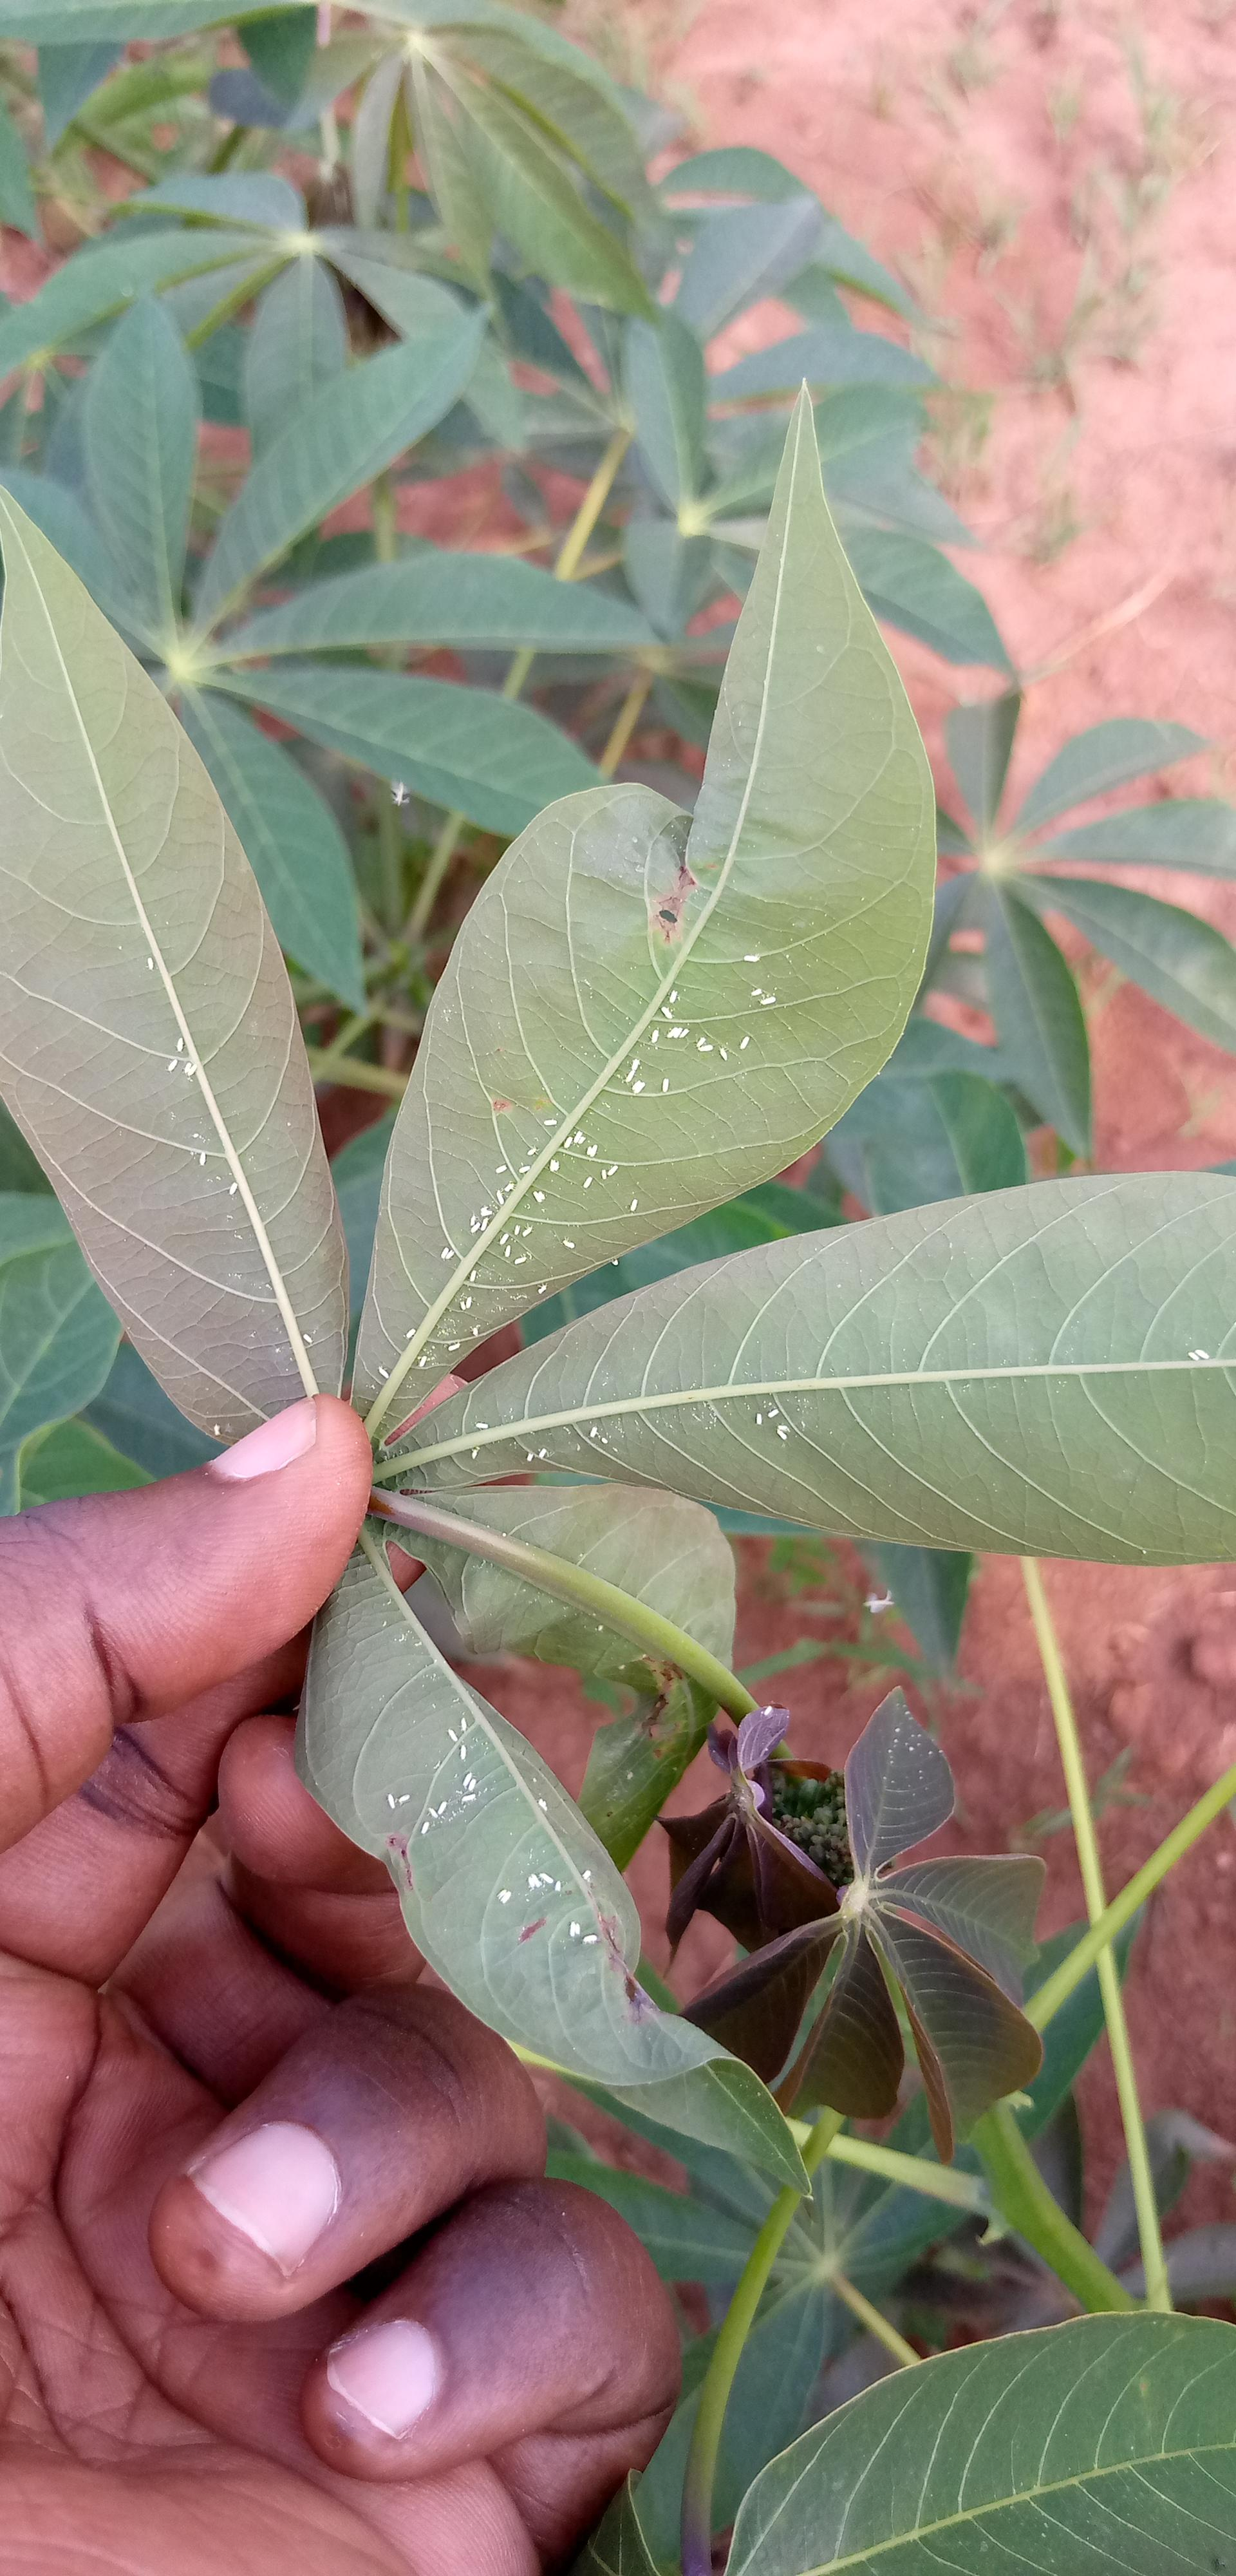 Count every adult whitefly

104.